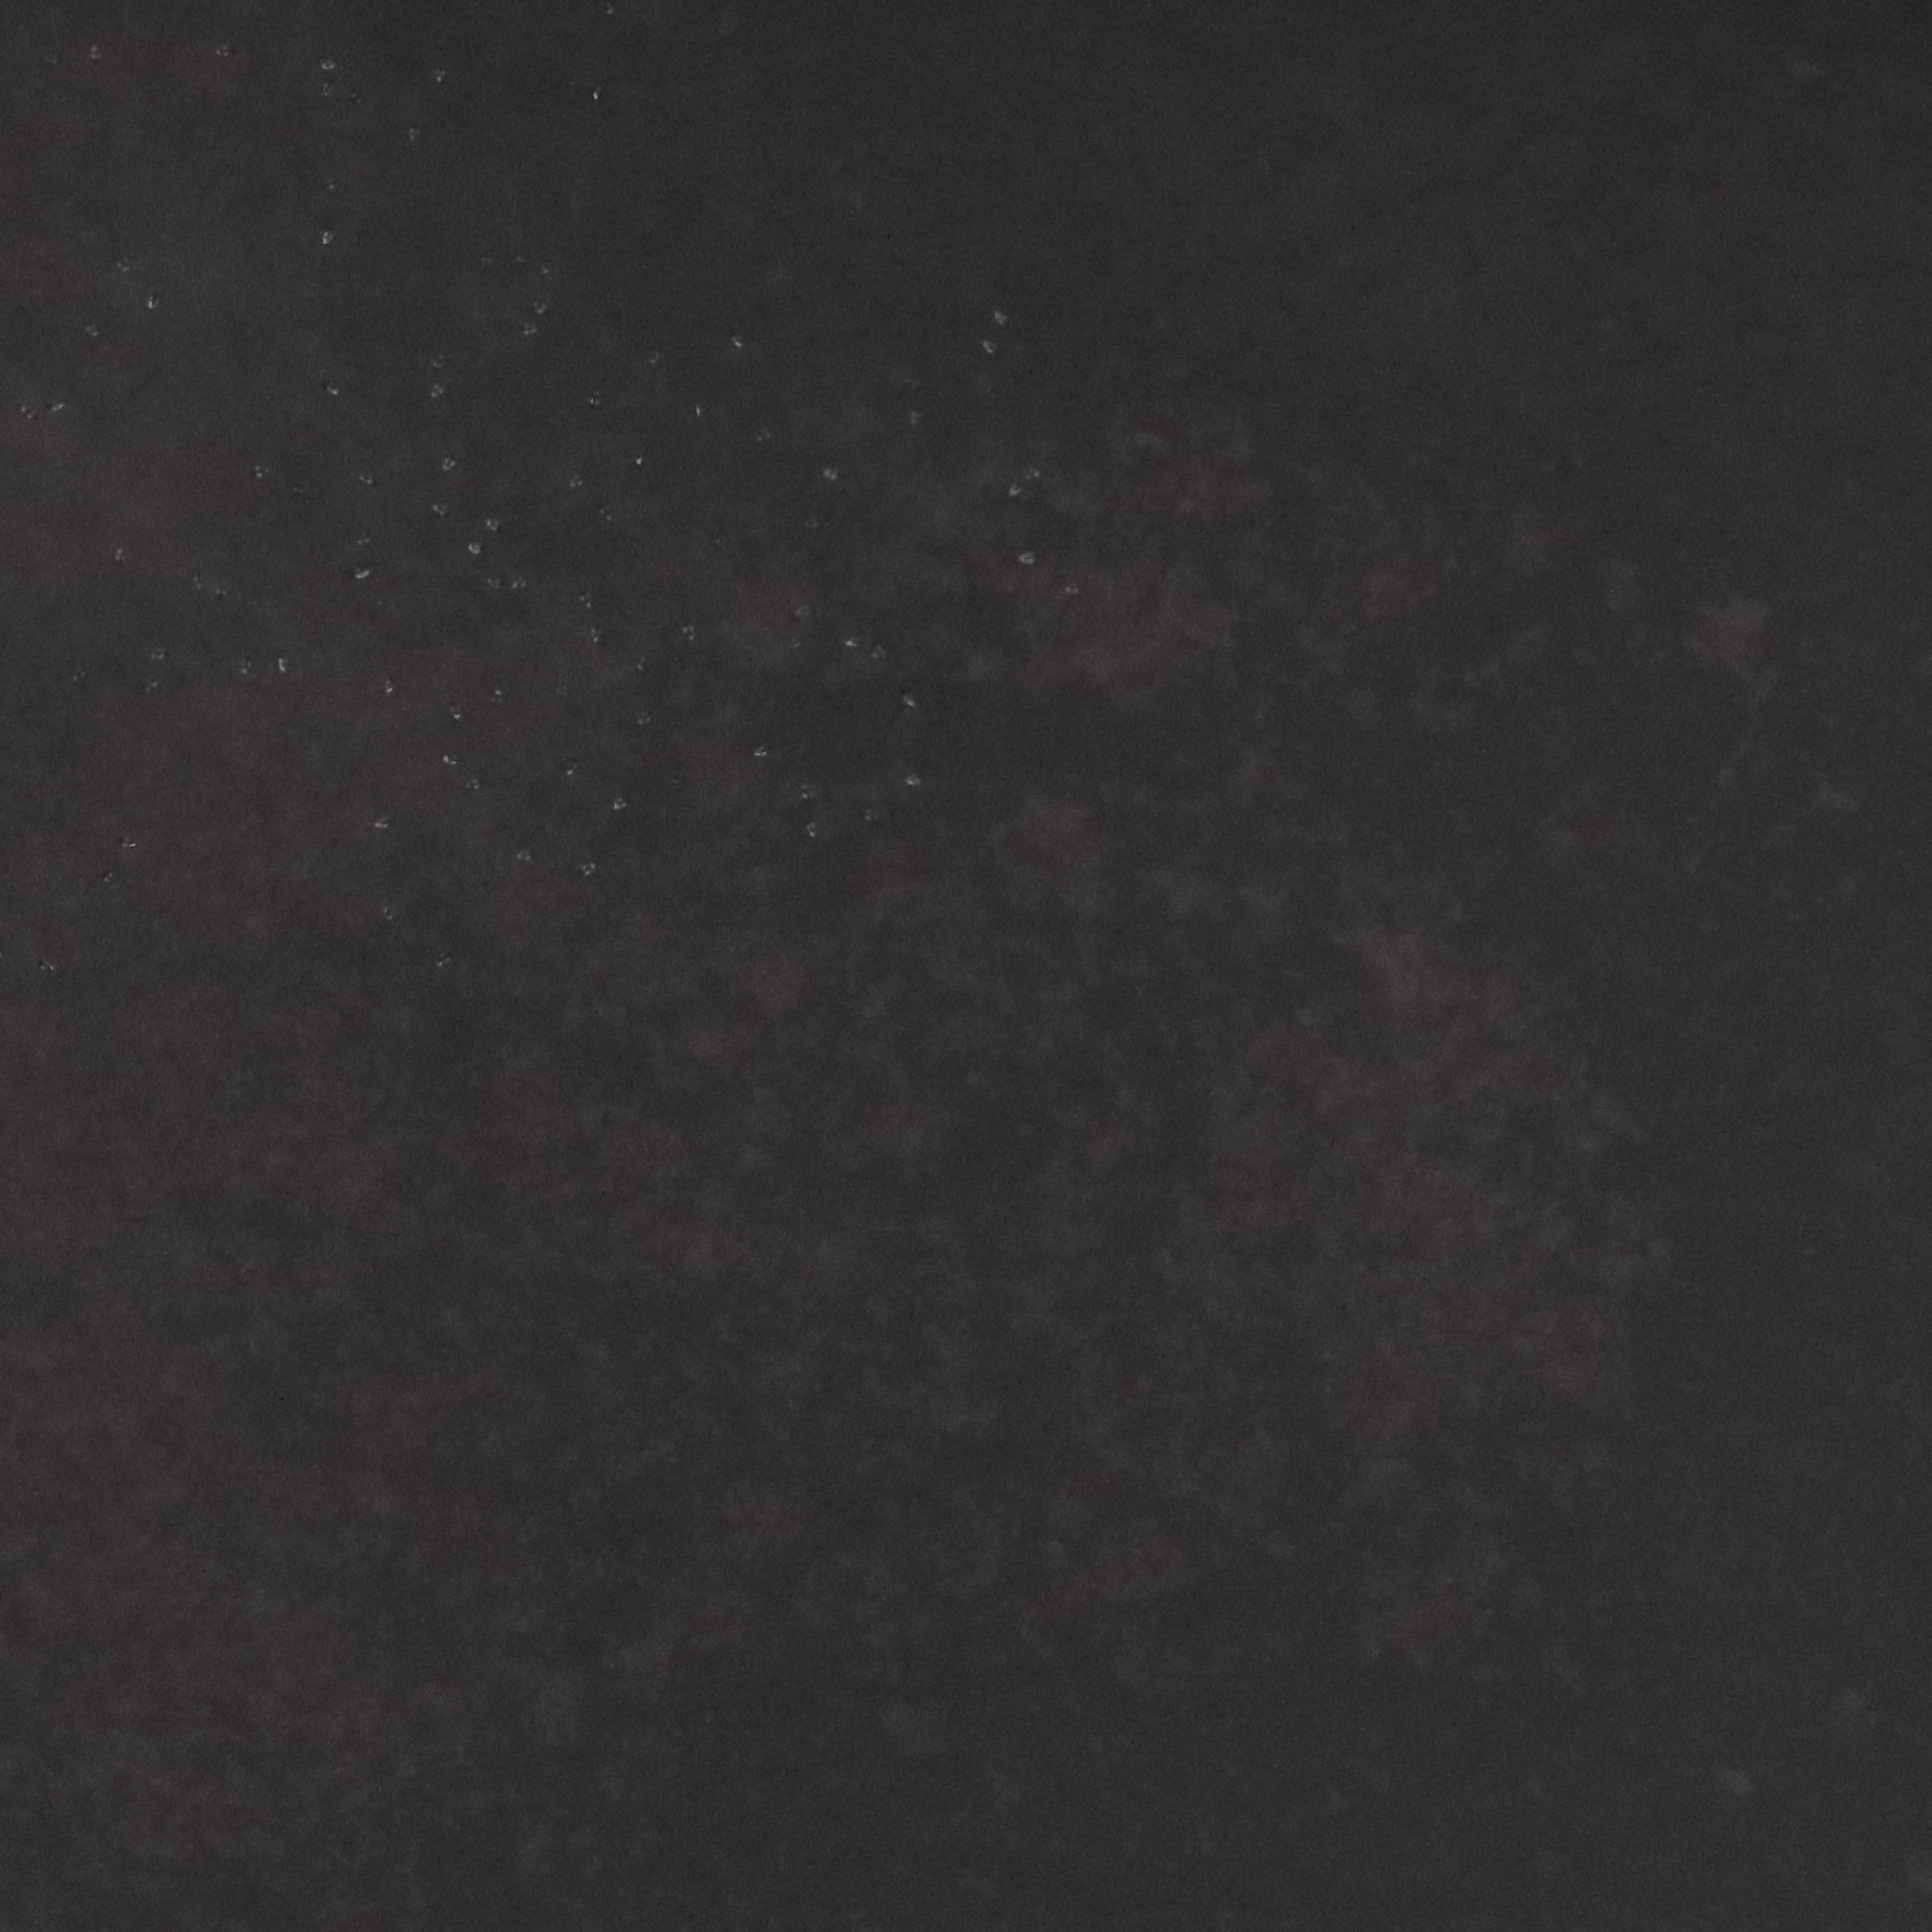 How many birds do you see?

93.